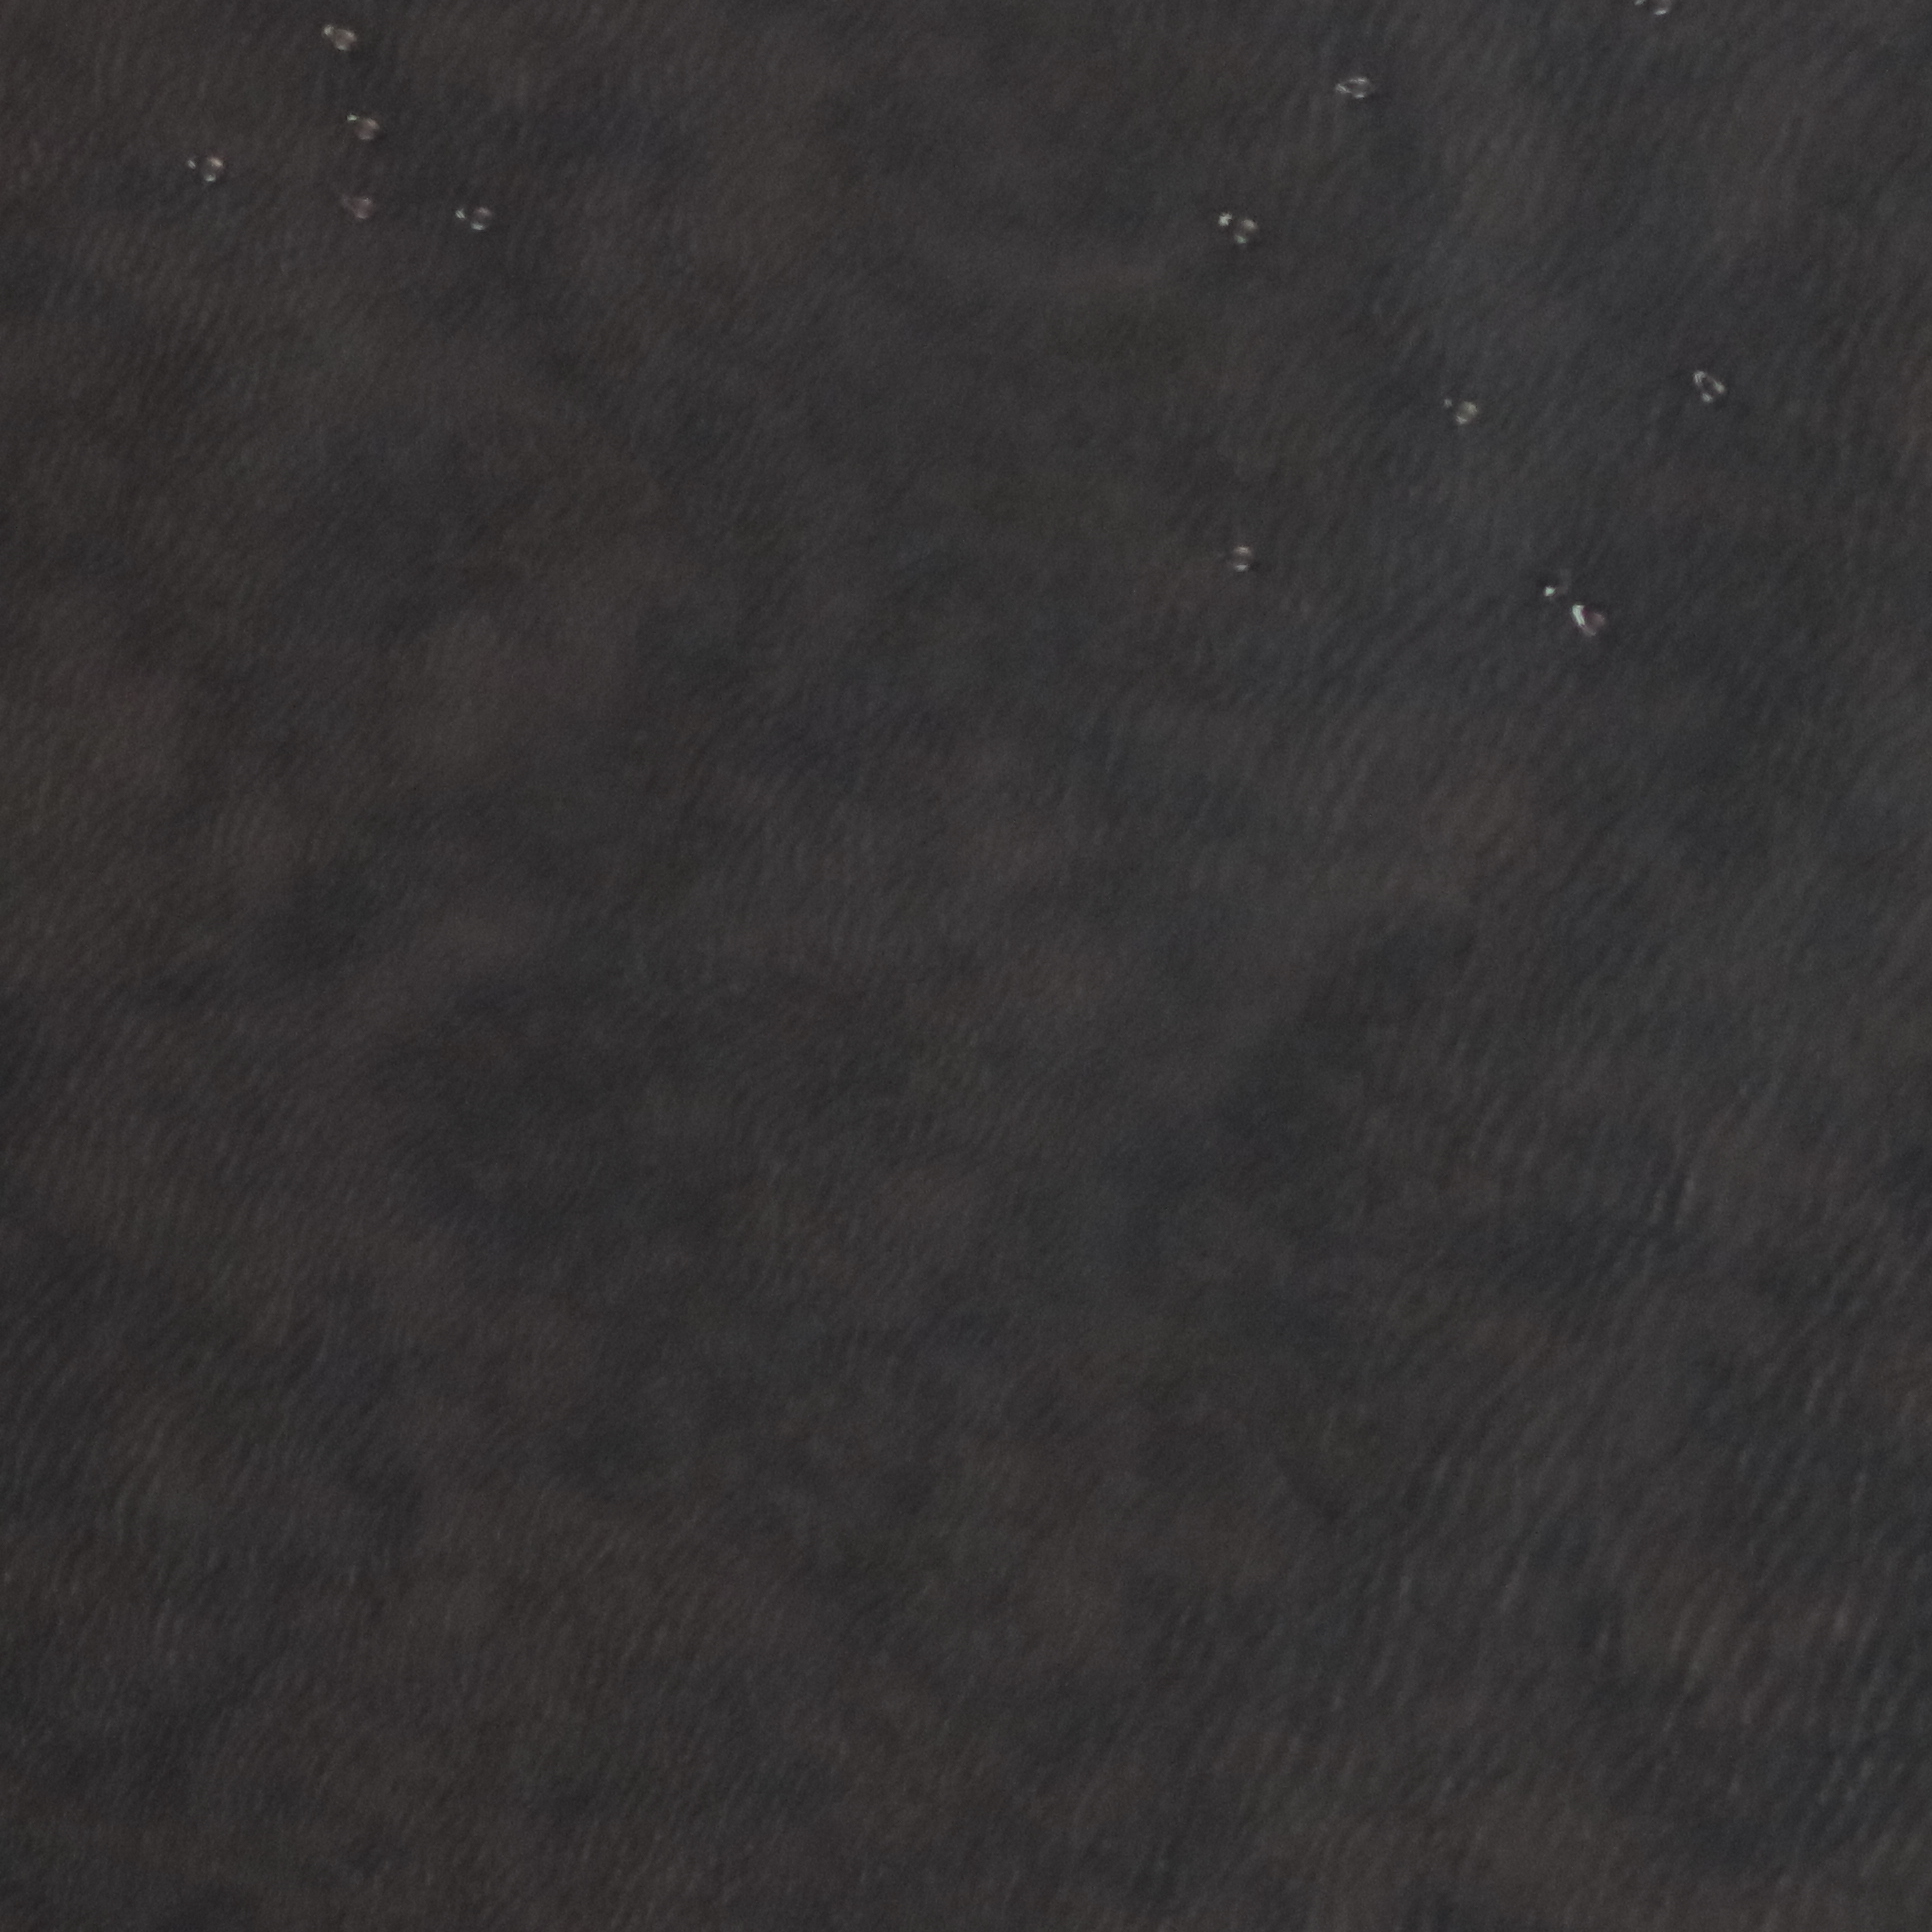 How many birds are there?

13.